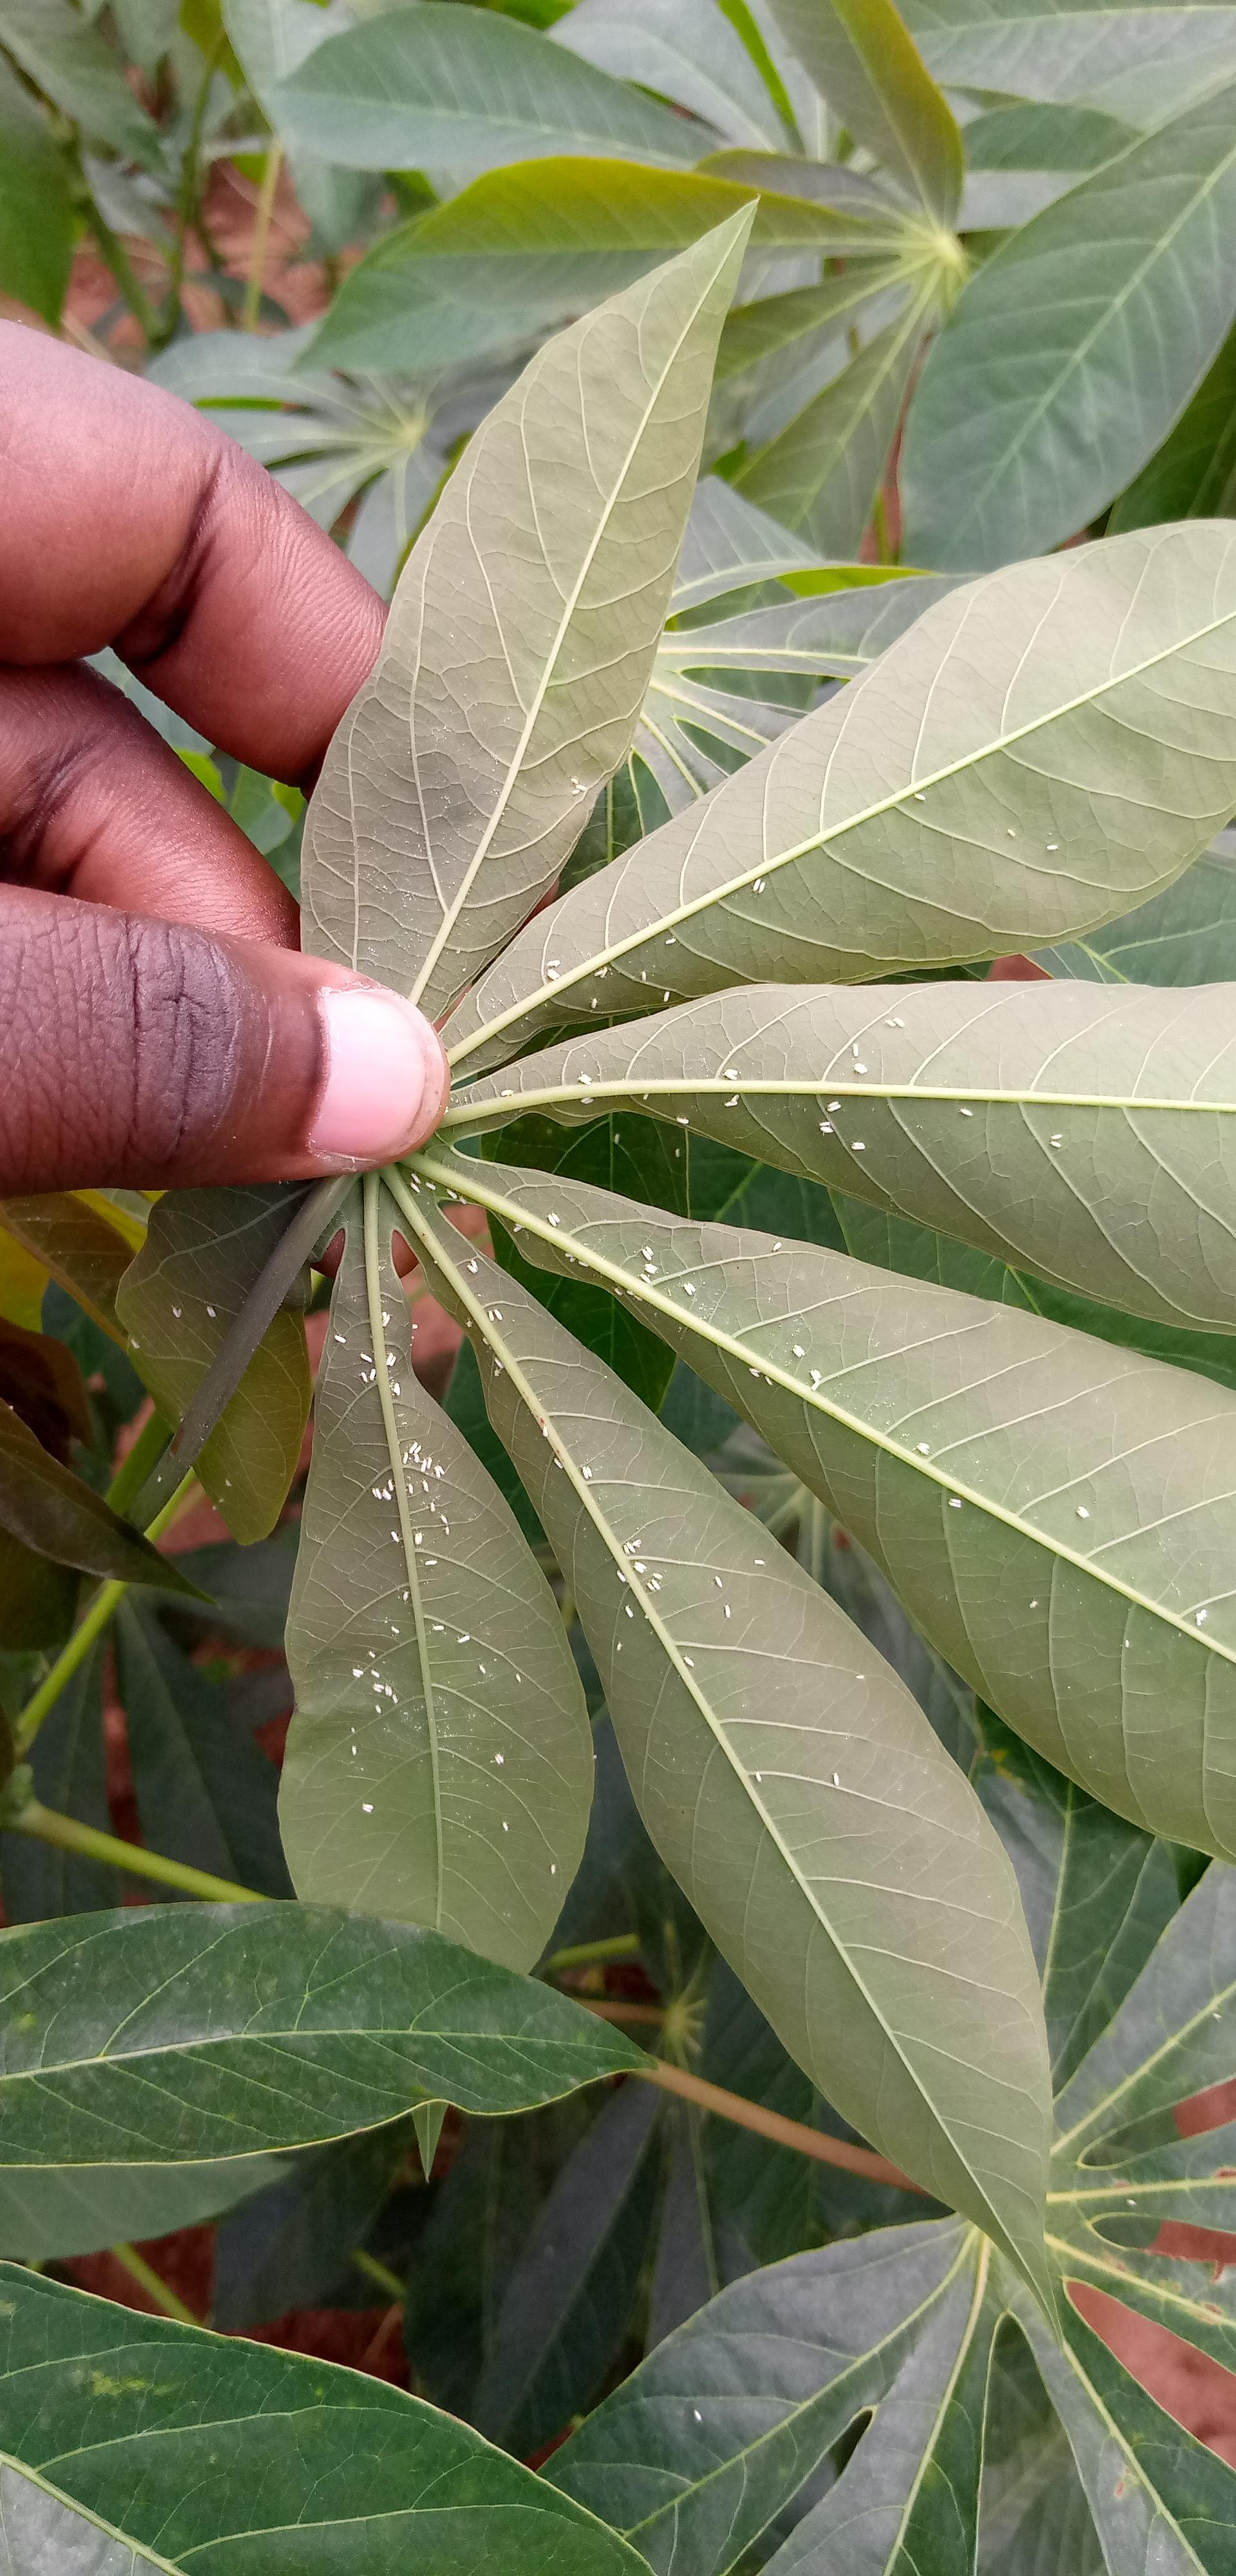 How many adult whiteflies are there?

114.